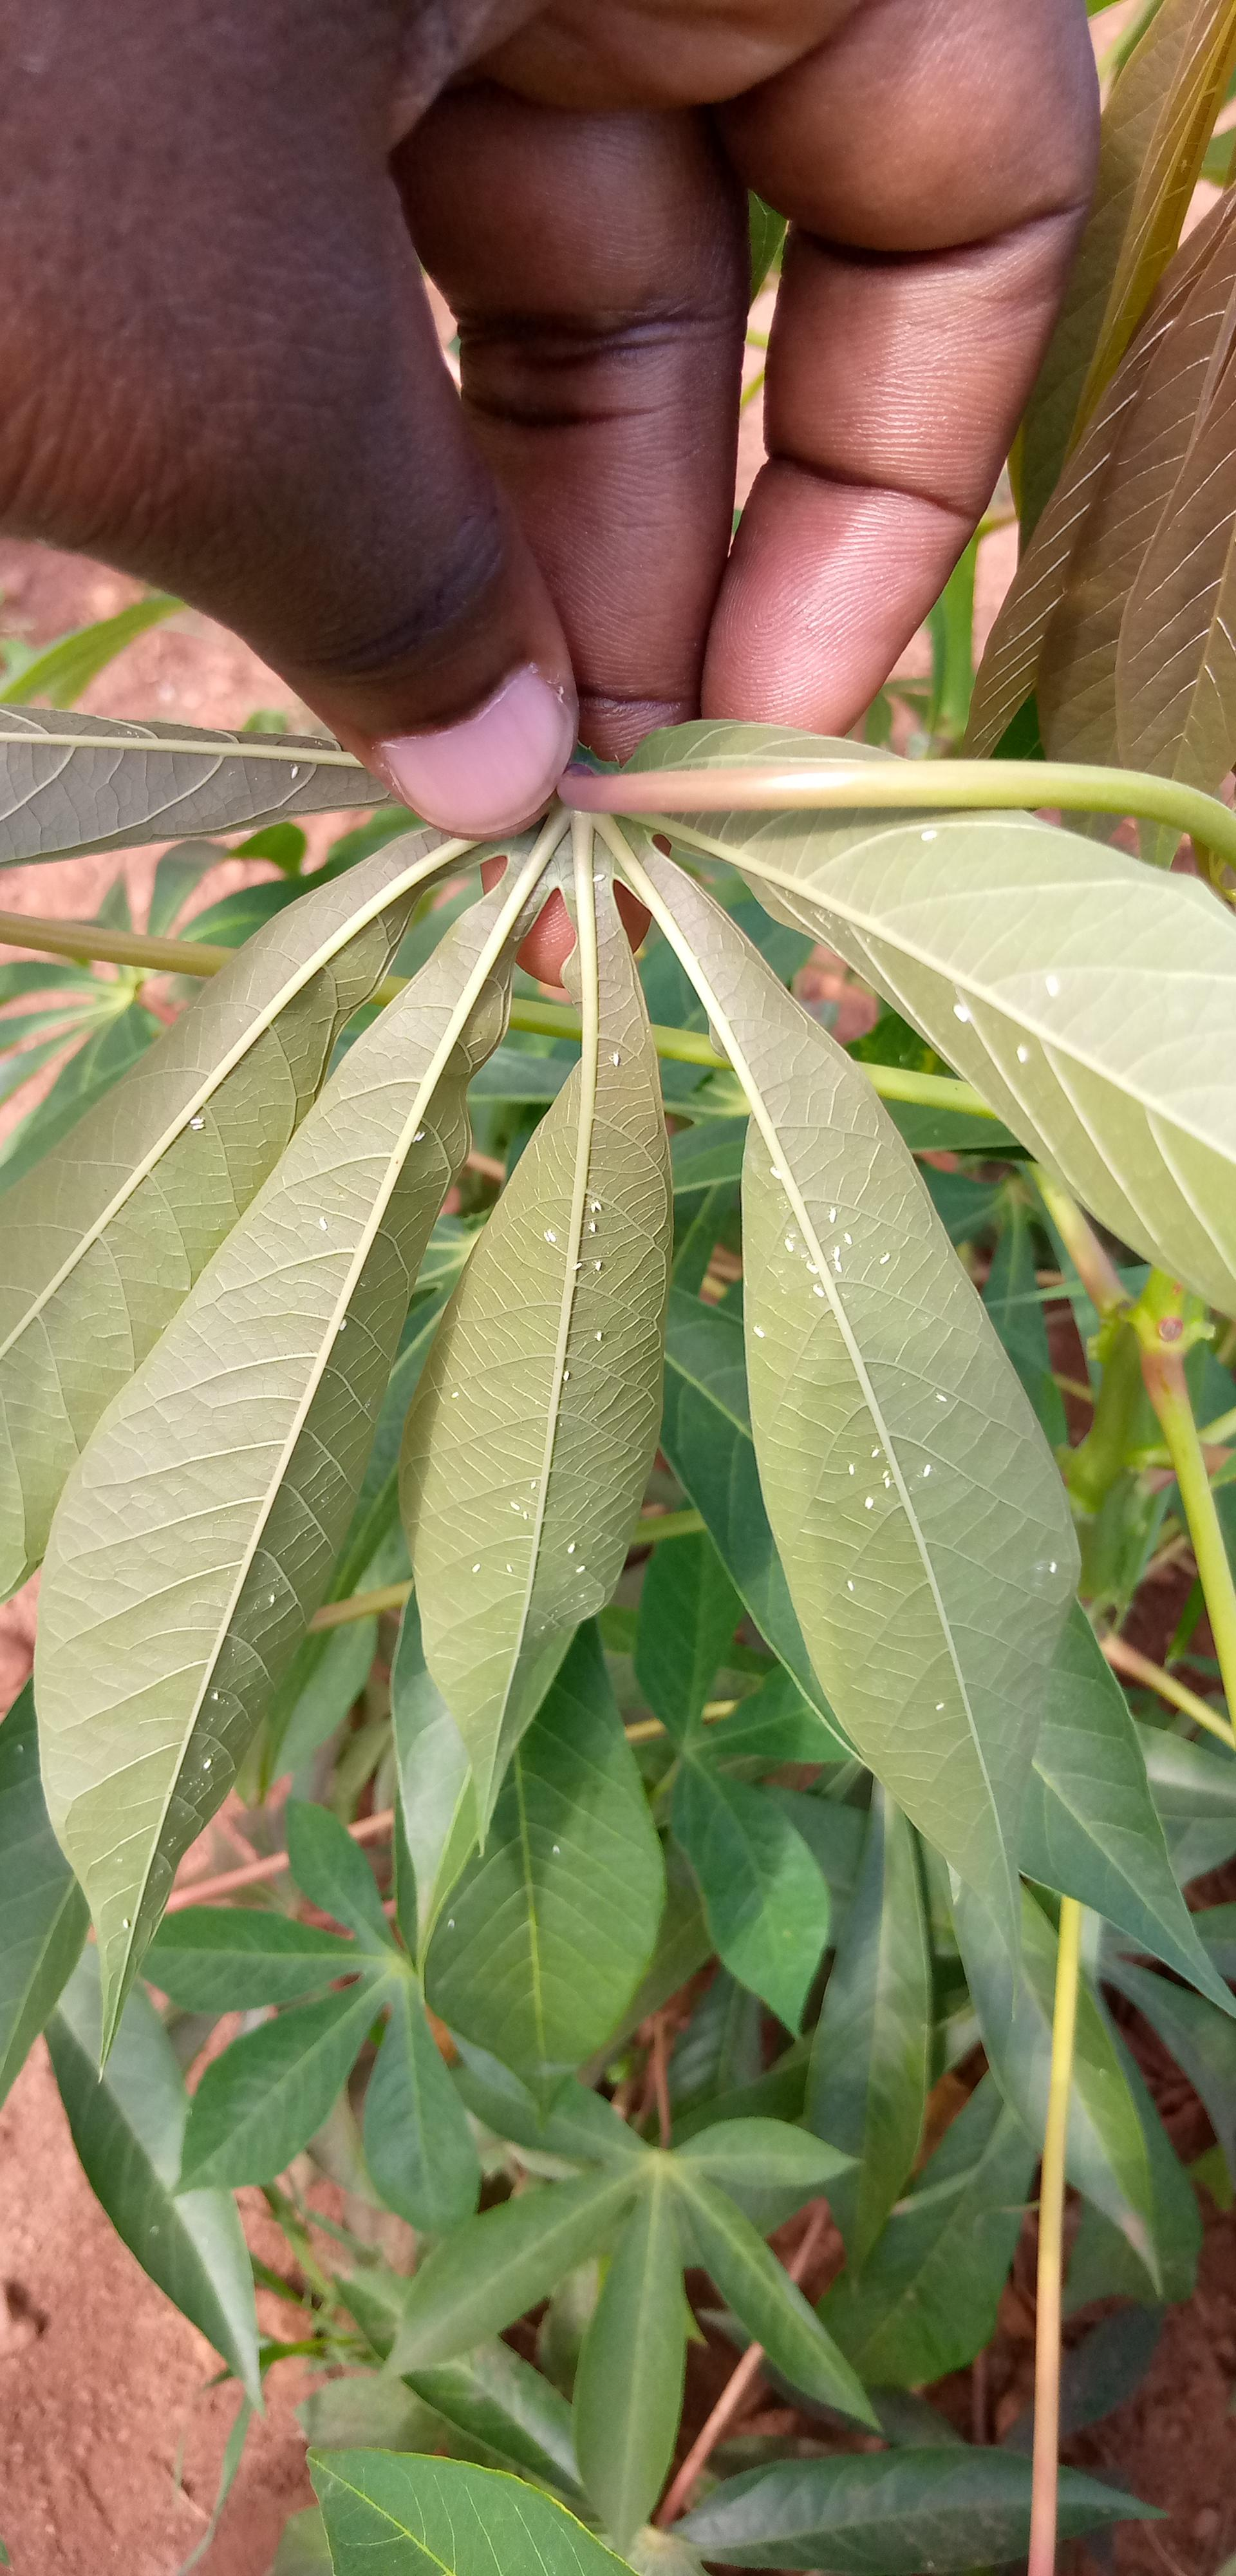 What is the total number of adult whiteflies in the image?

56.